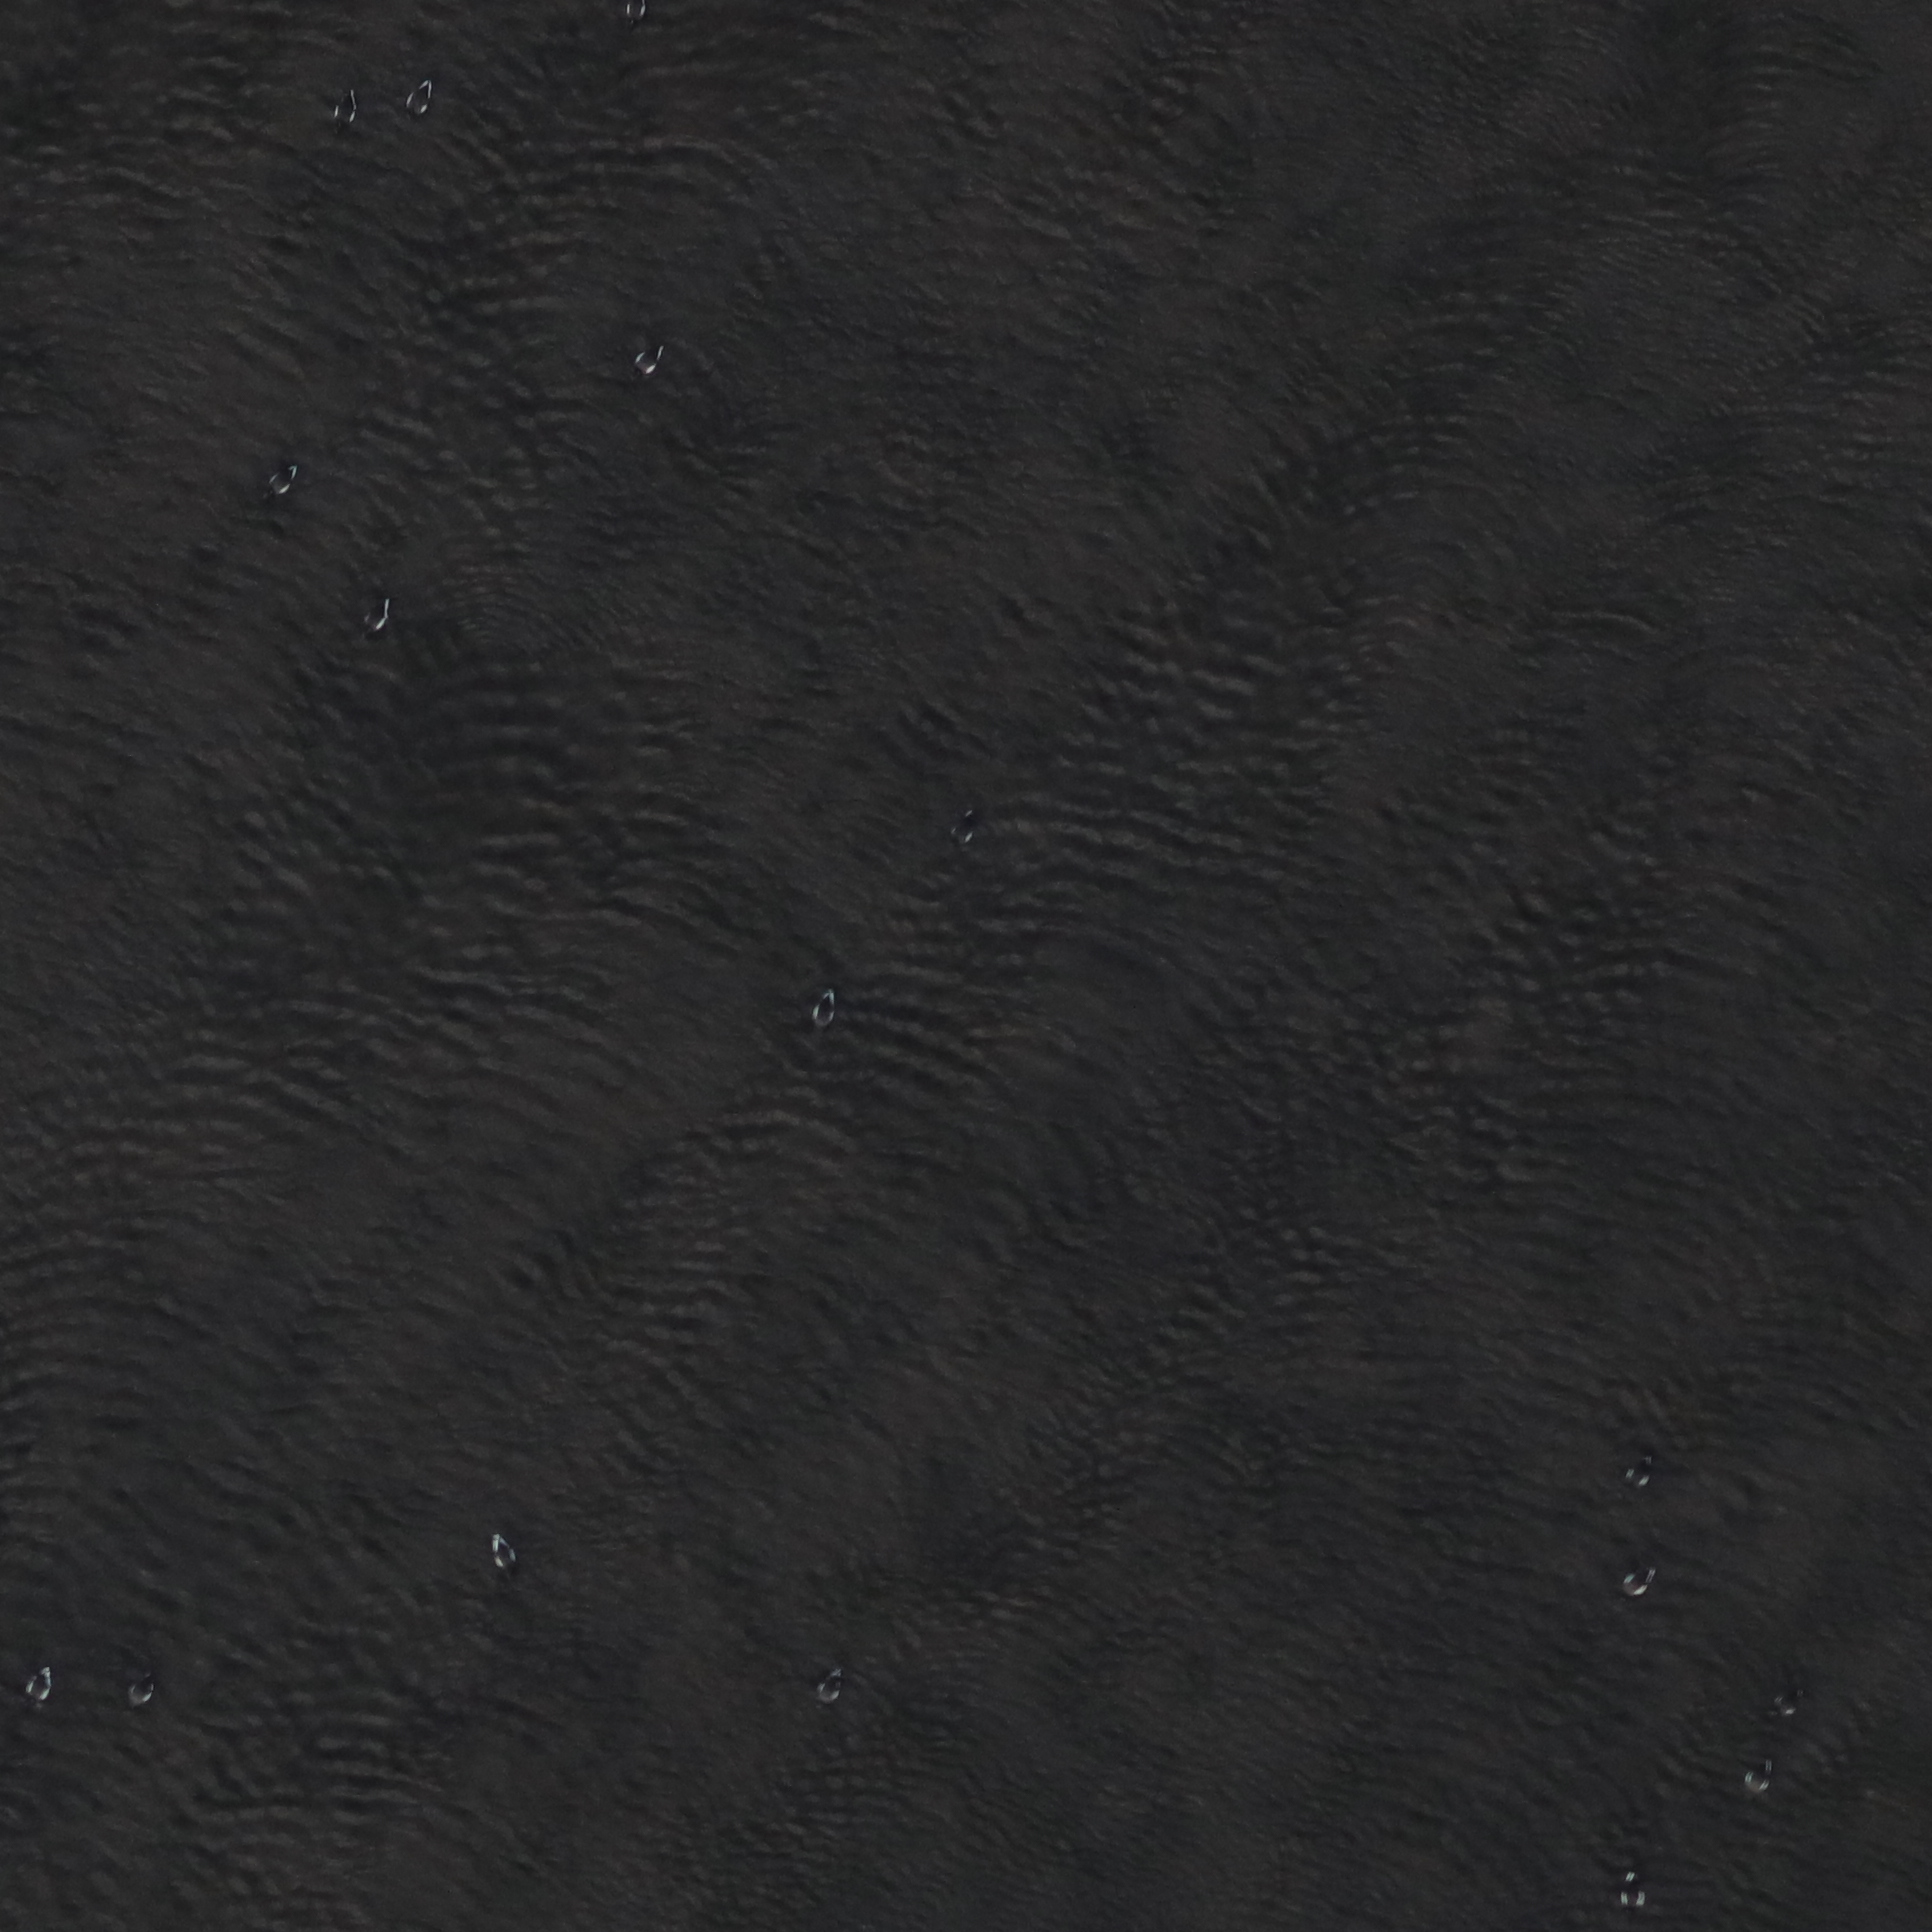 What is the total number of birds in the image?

16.